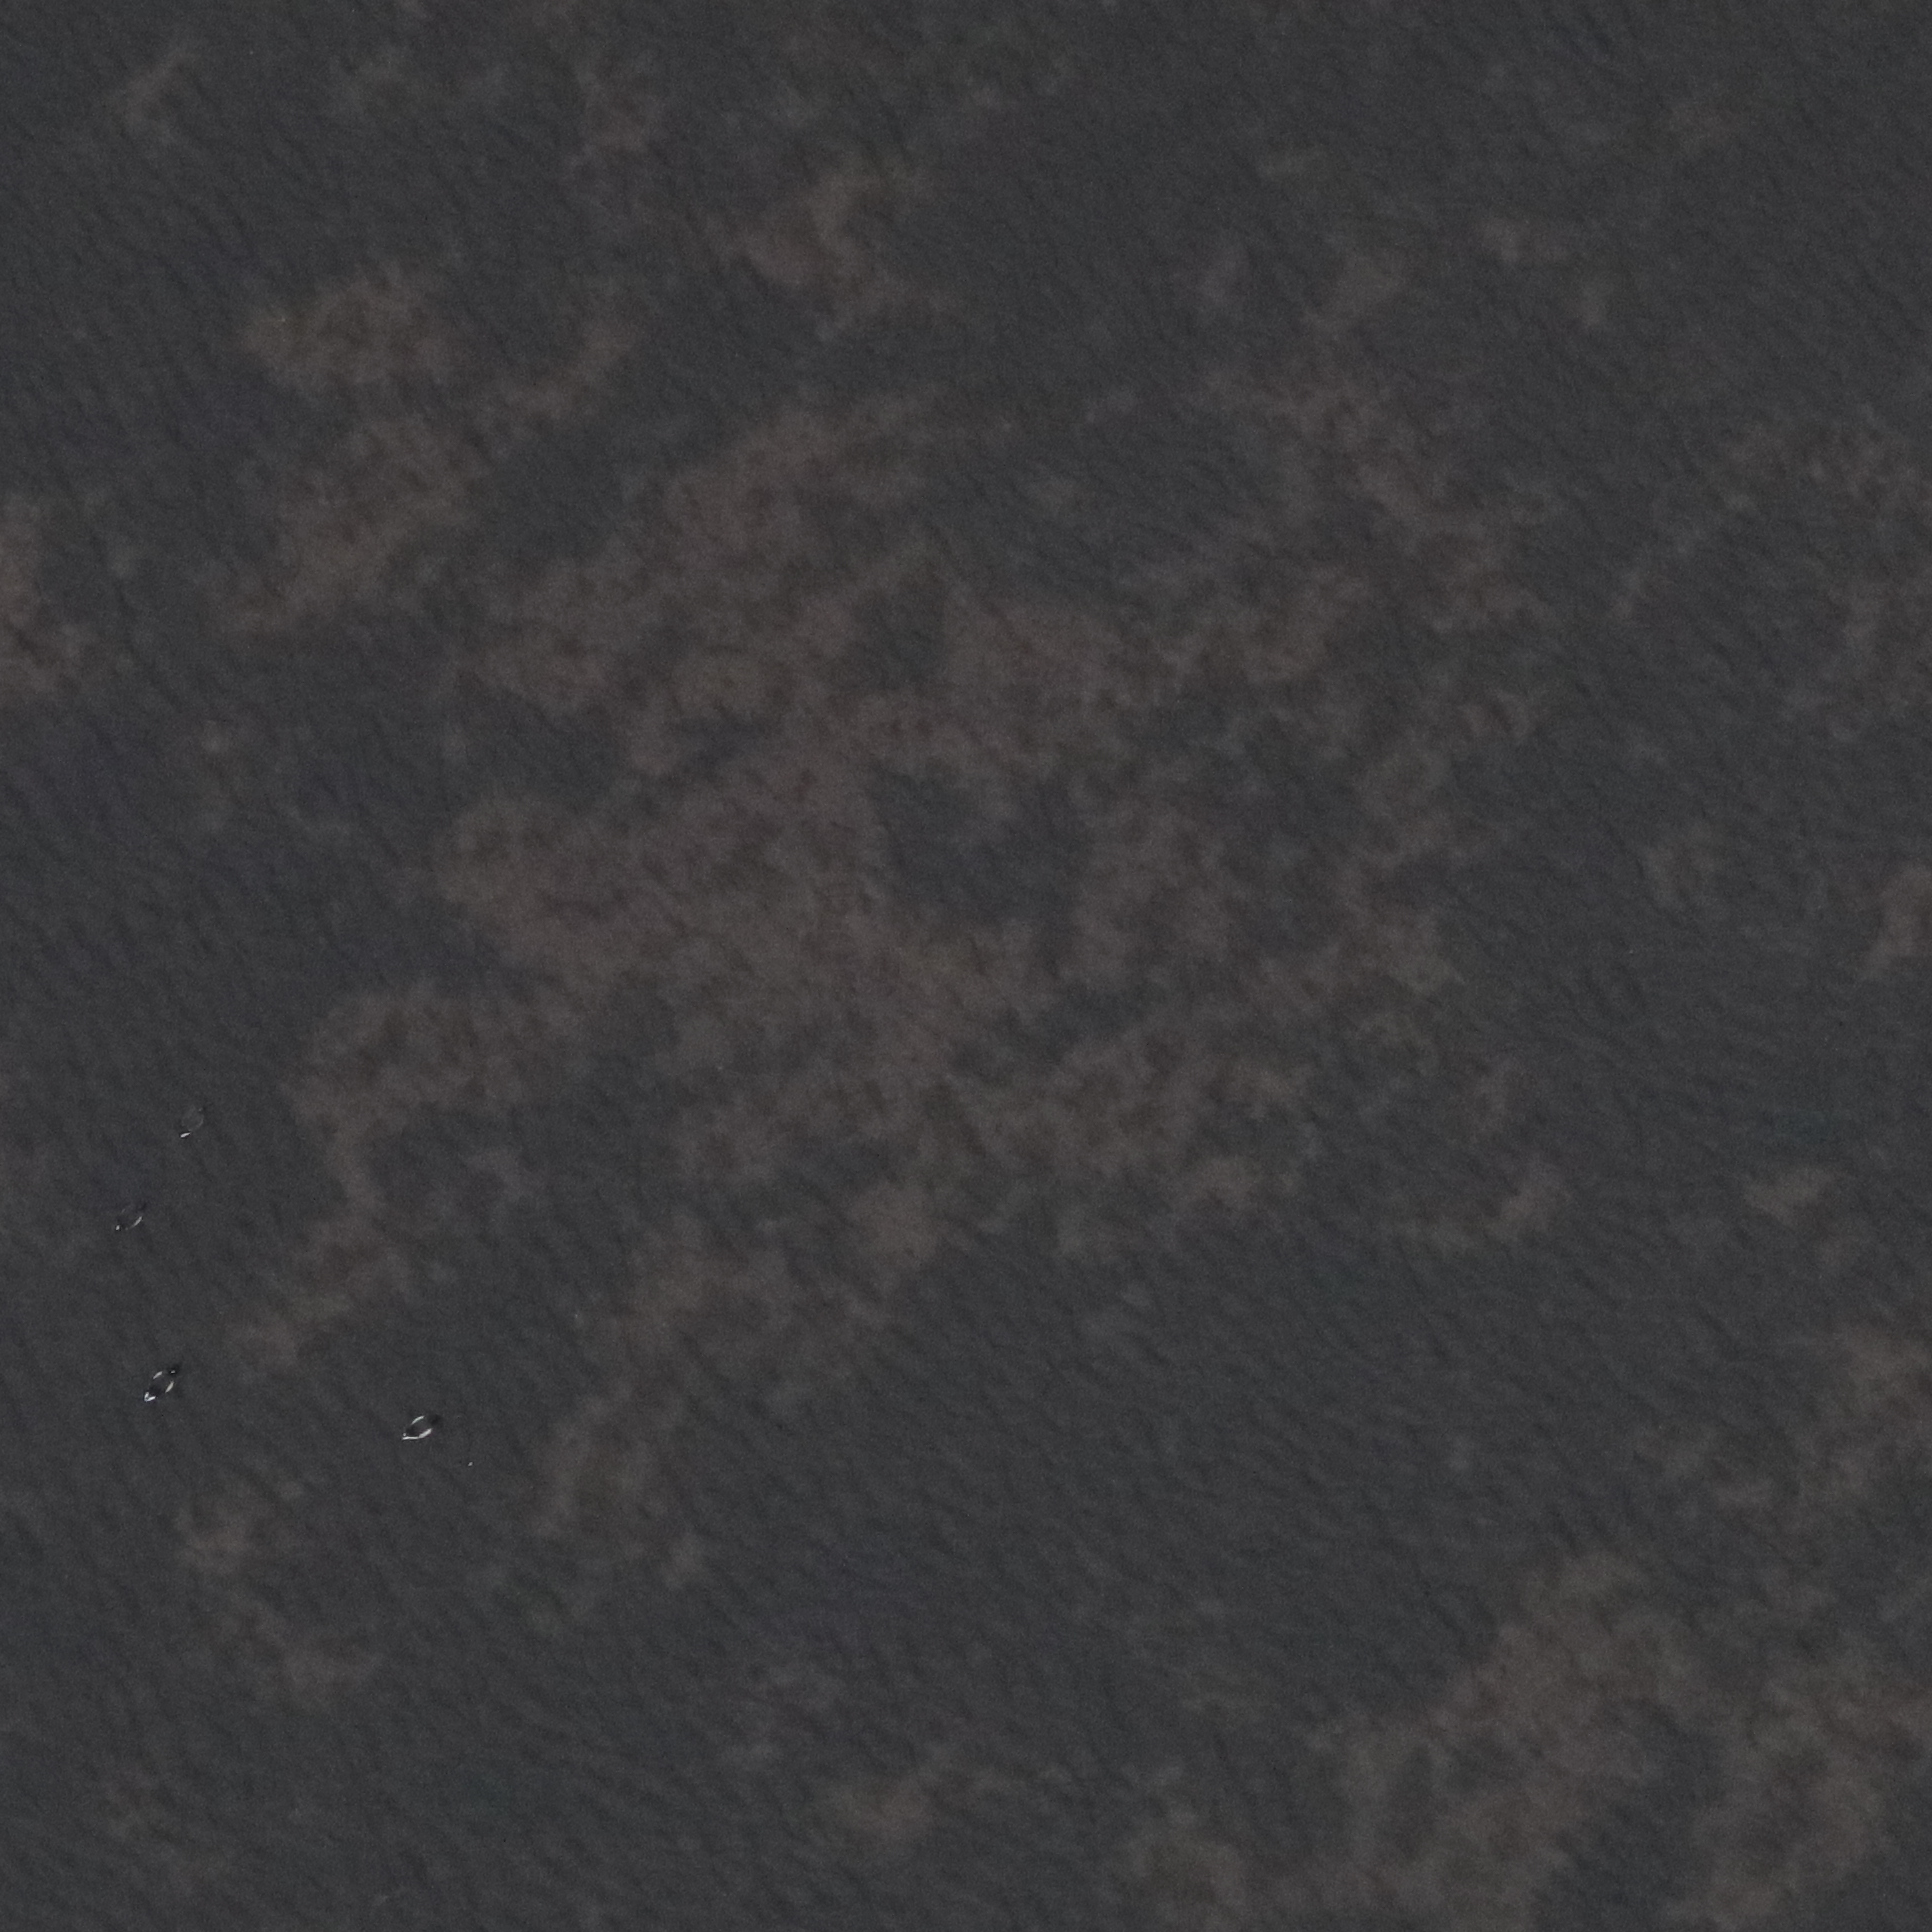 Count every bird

4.